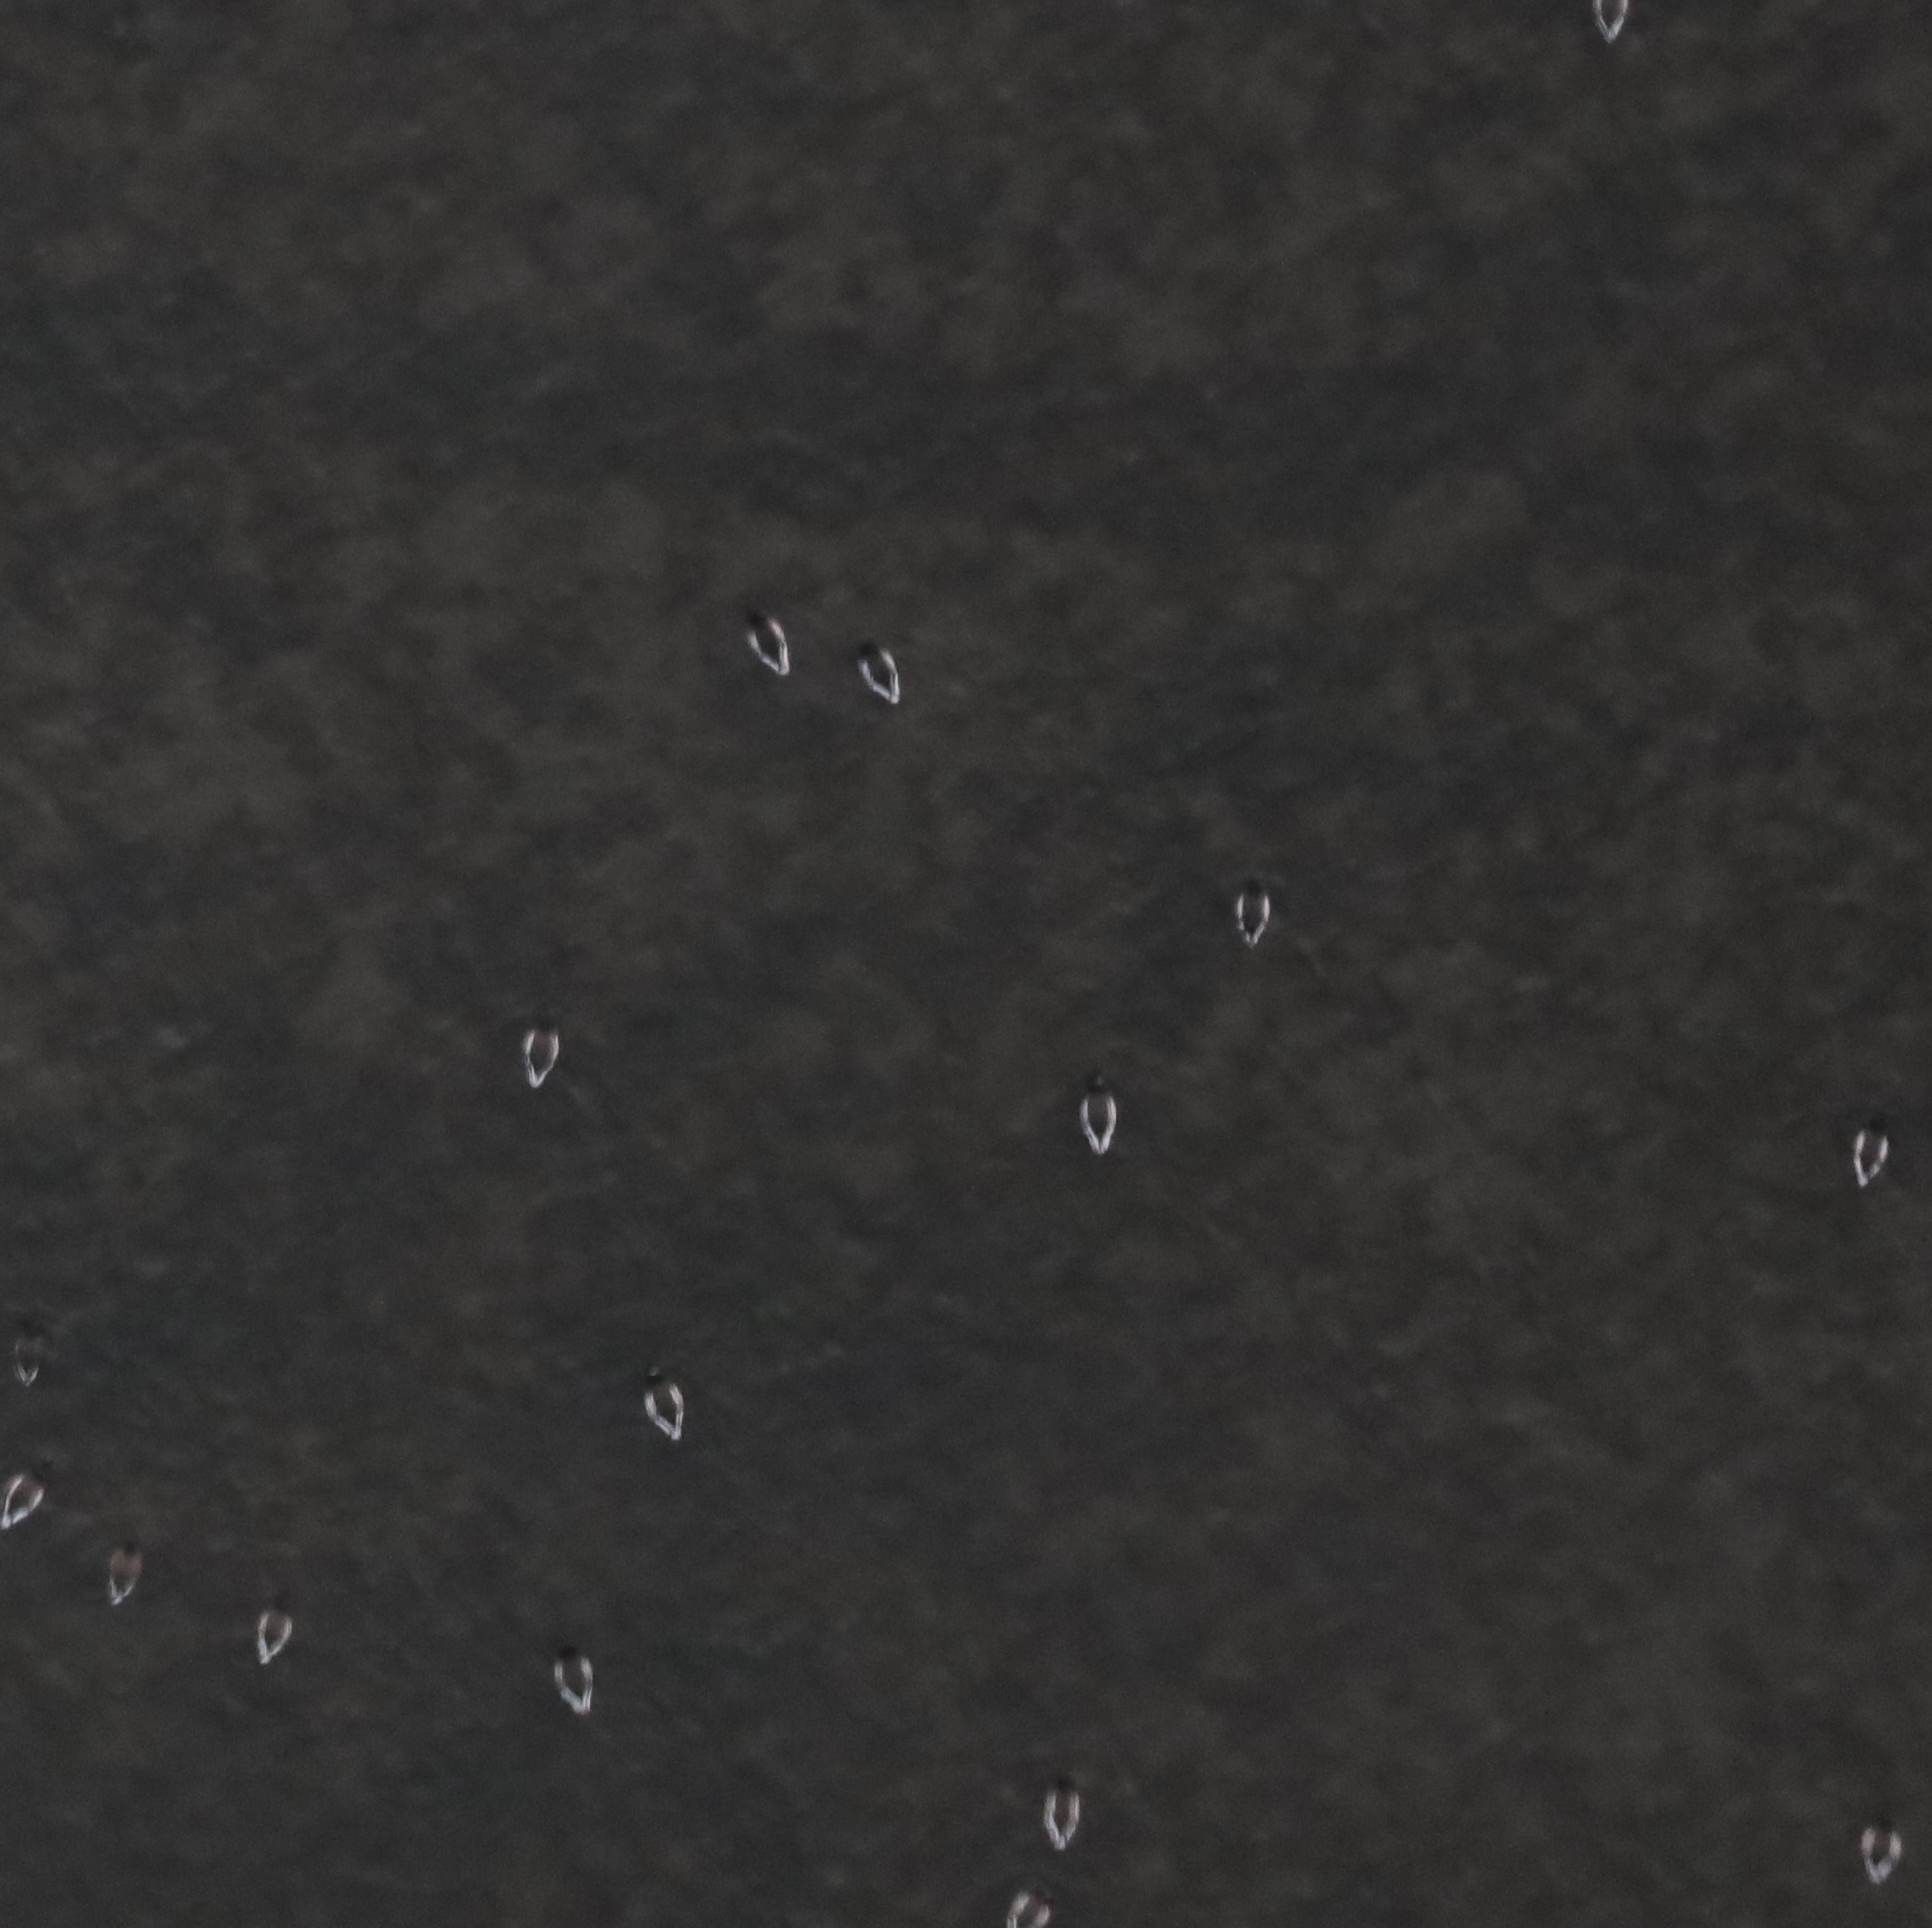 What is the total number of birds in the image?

16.